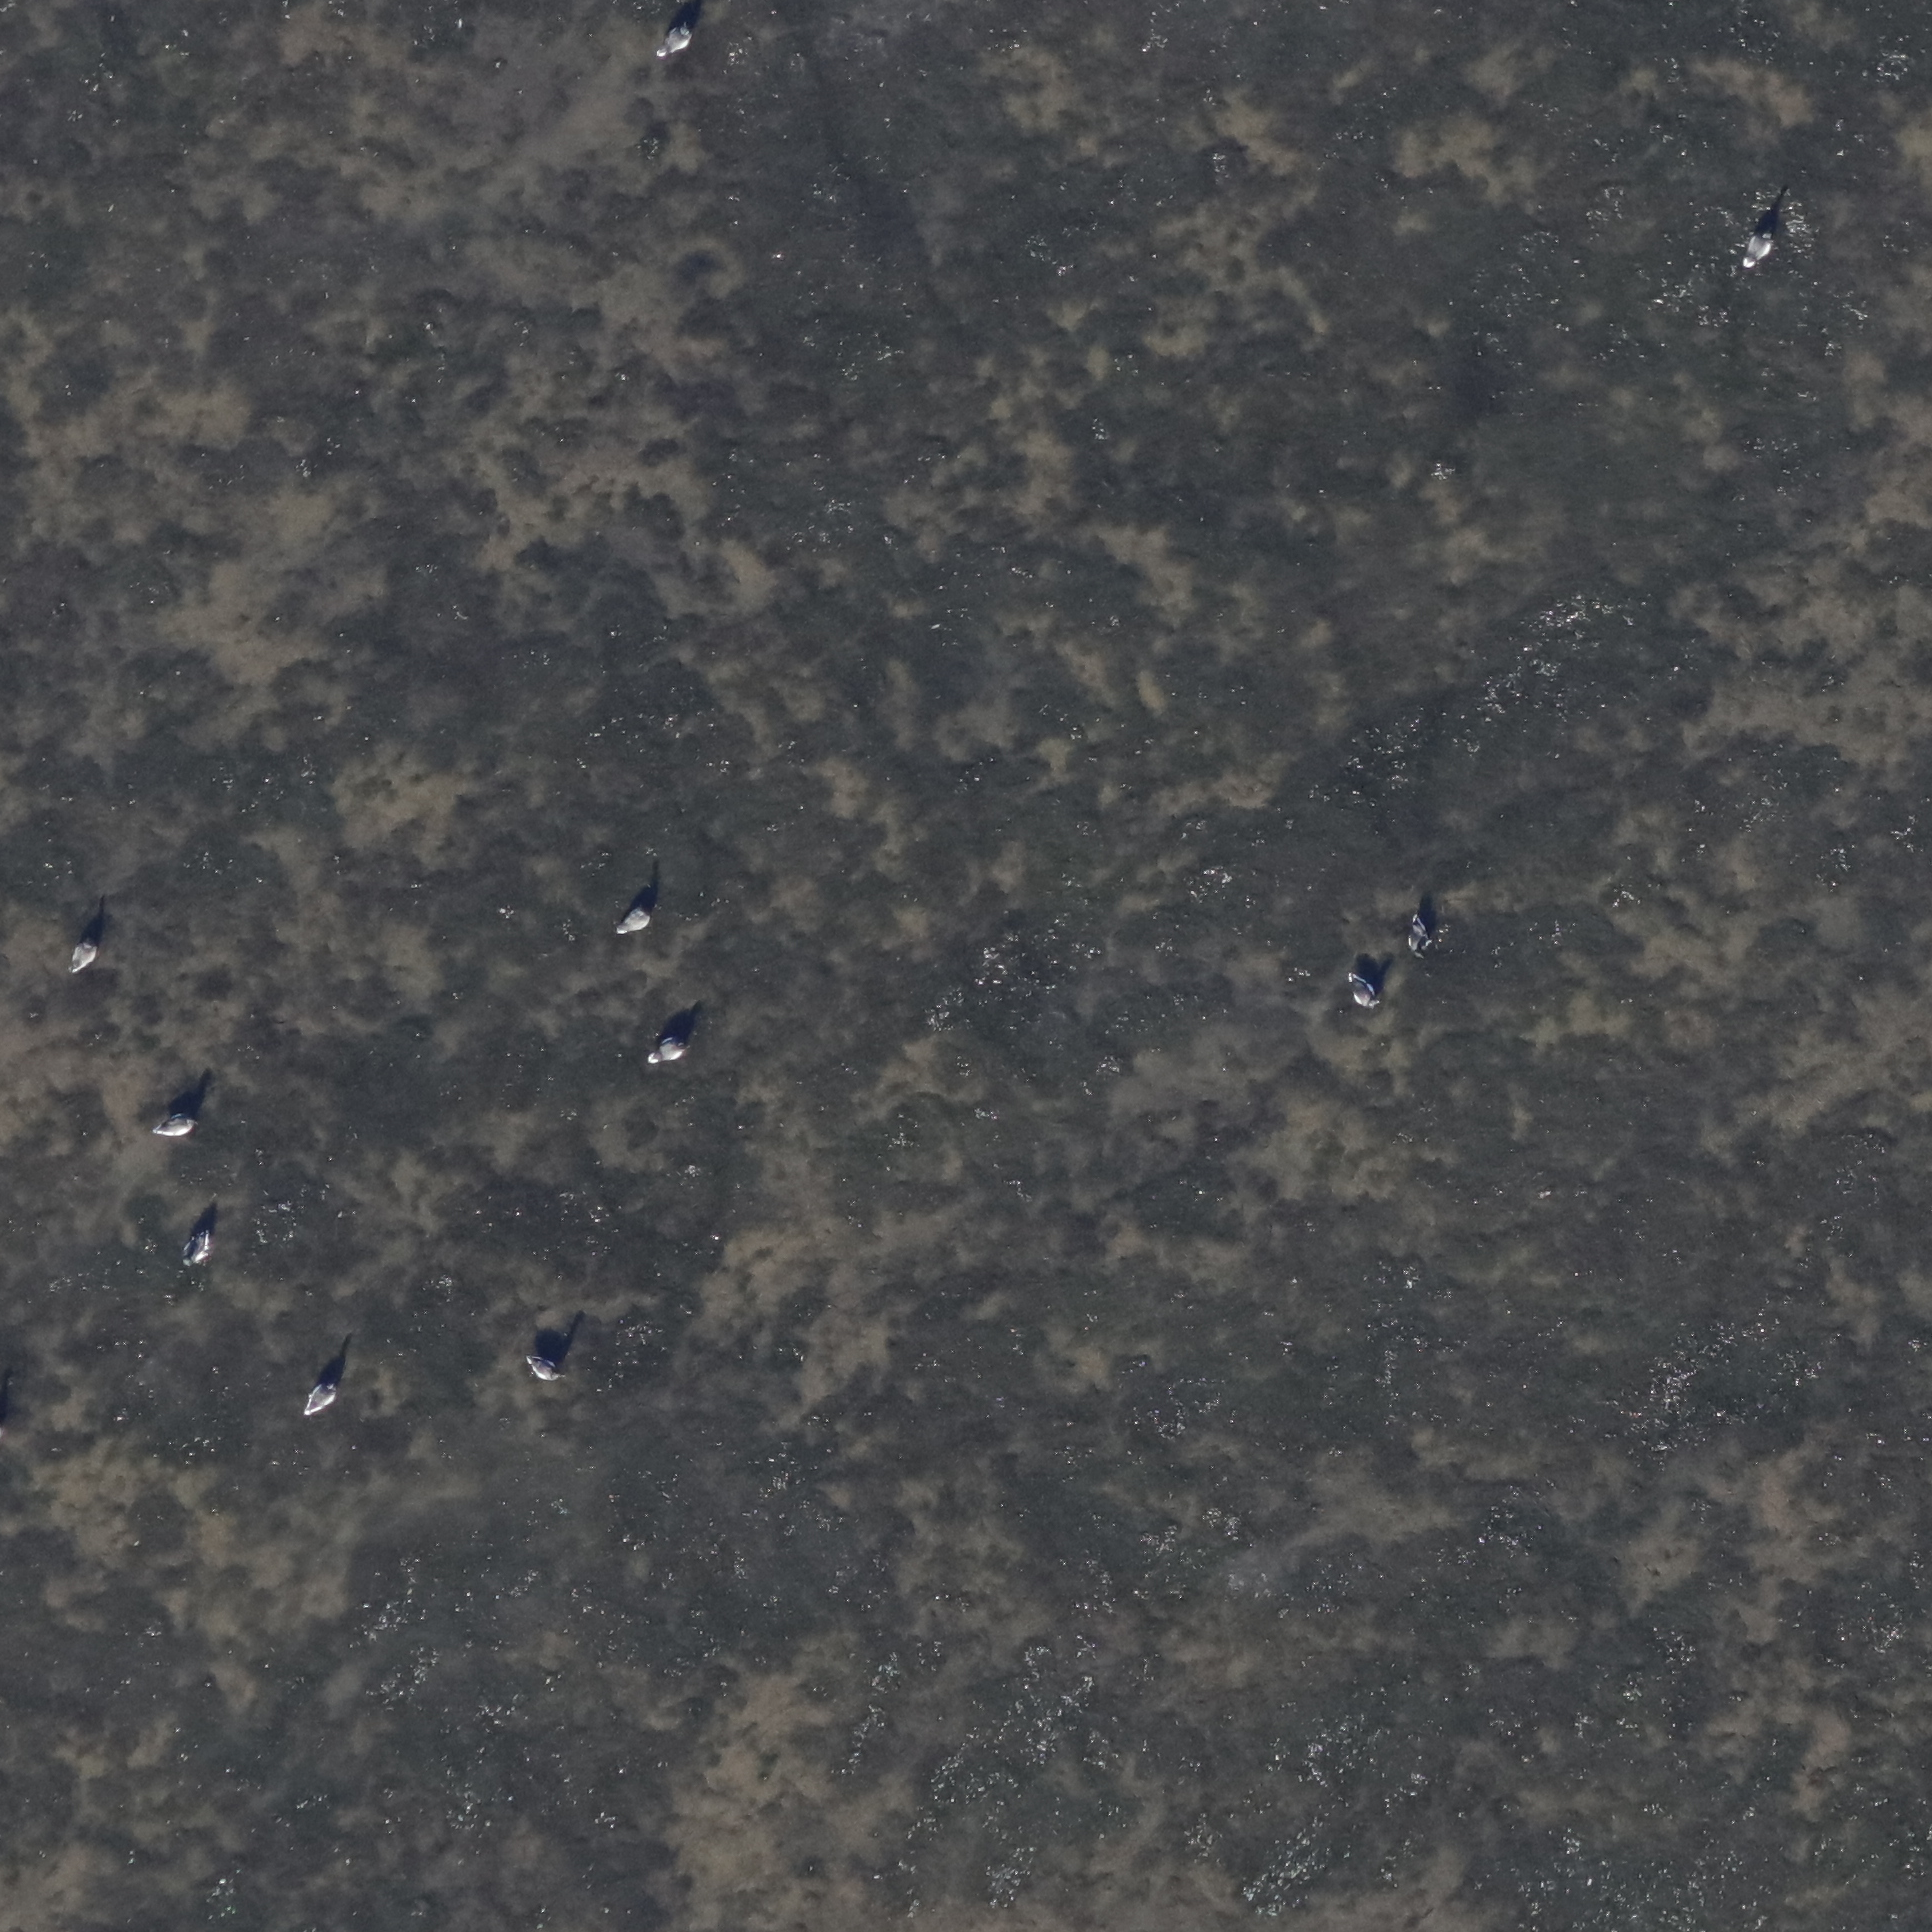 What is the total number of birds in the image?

11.